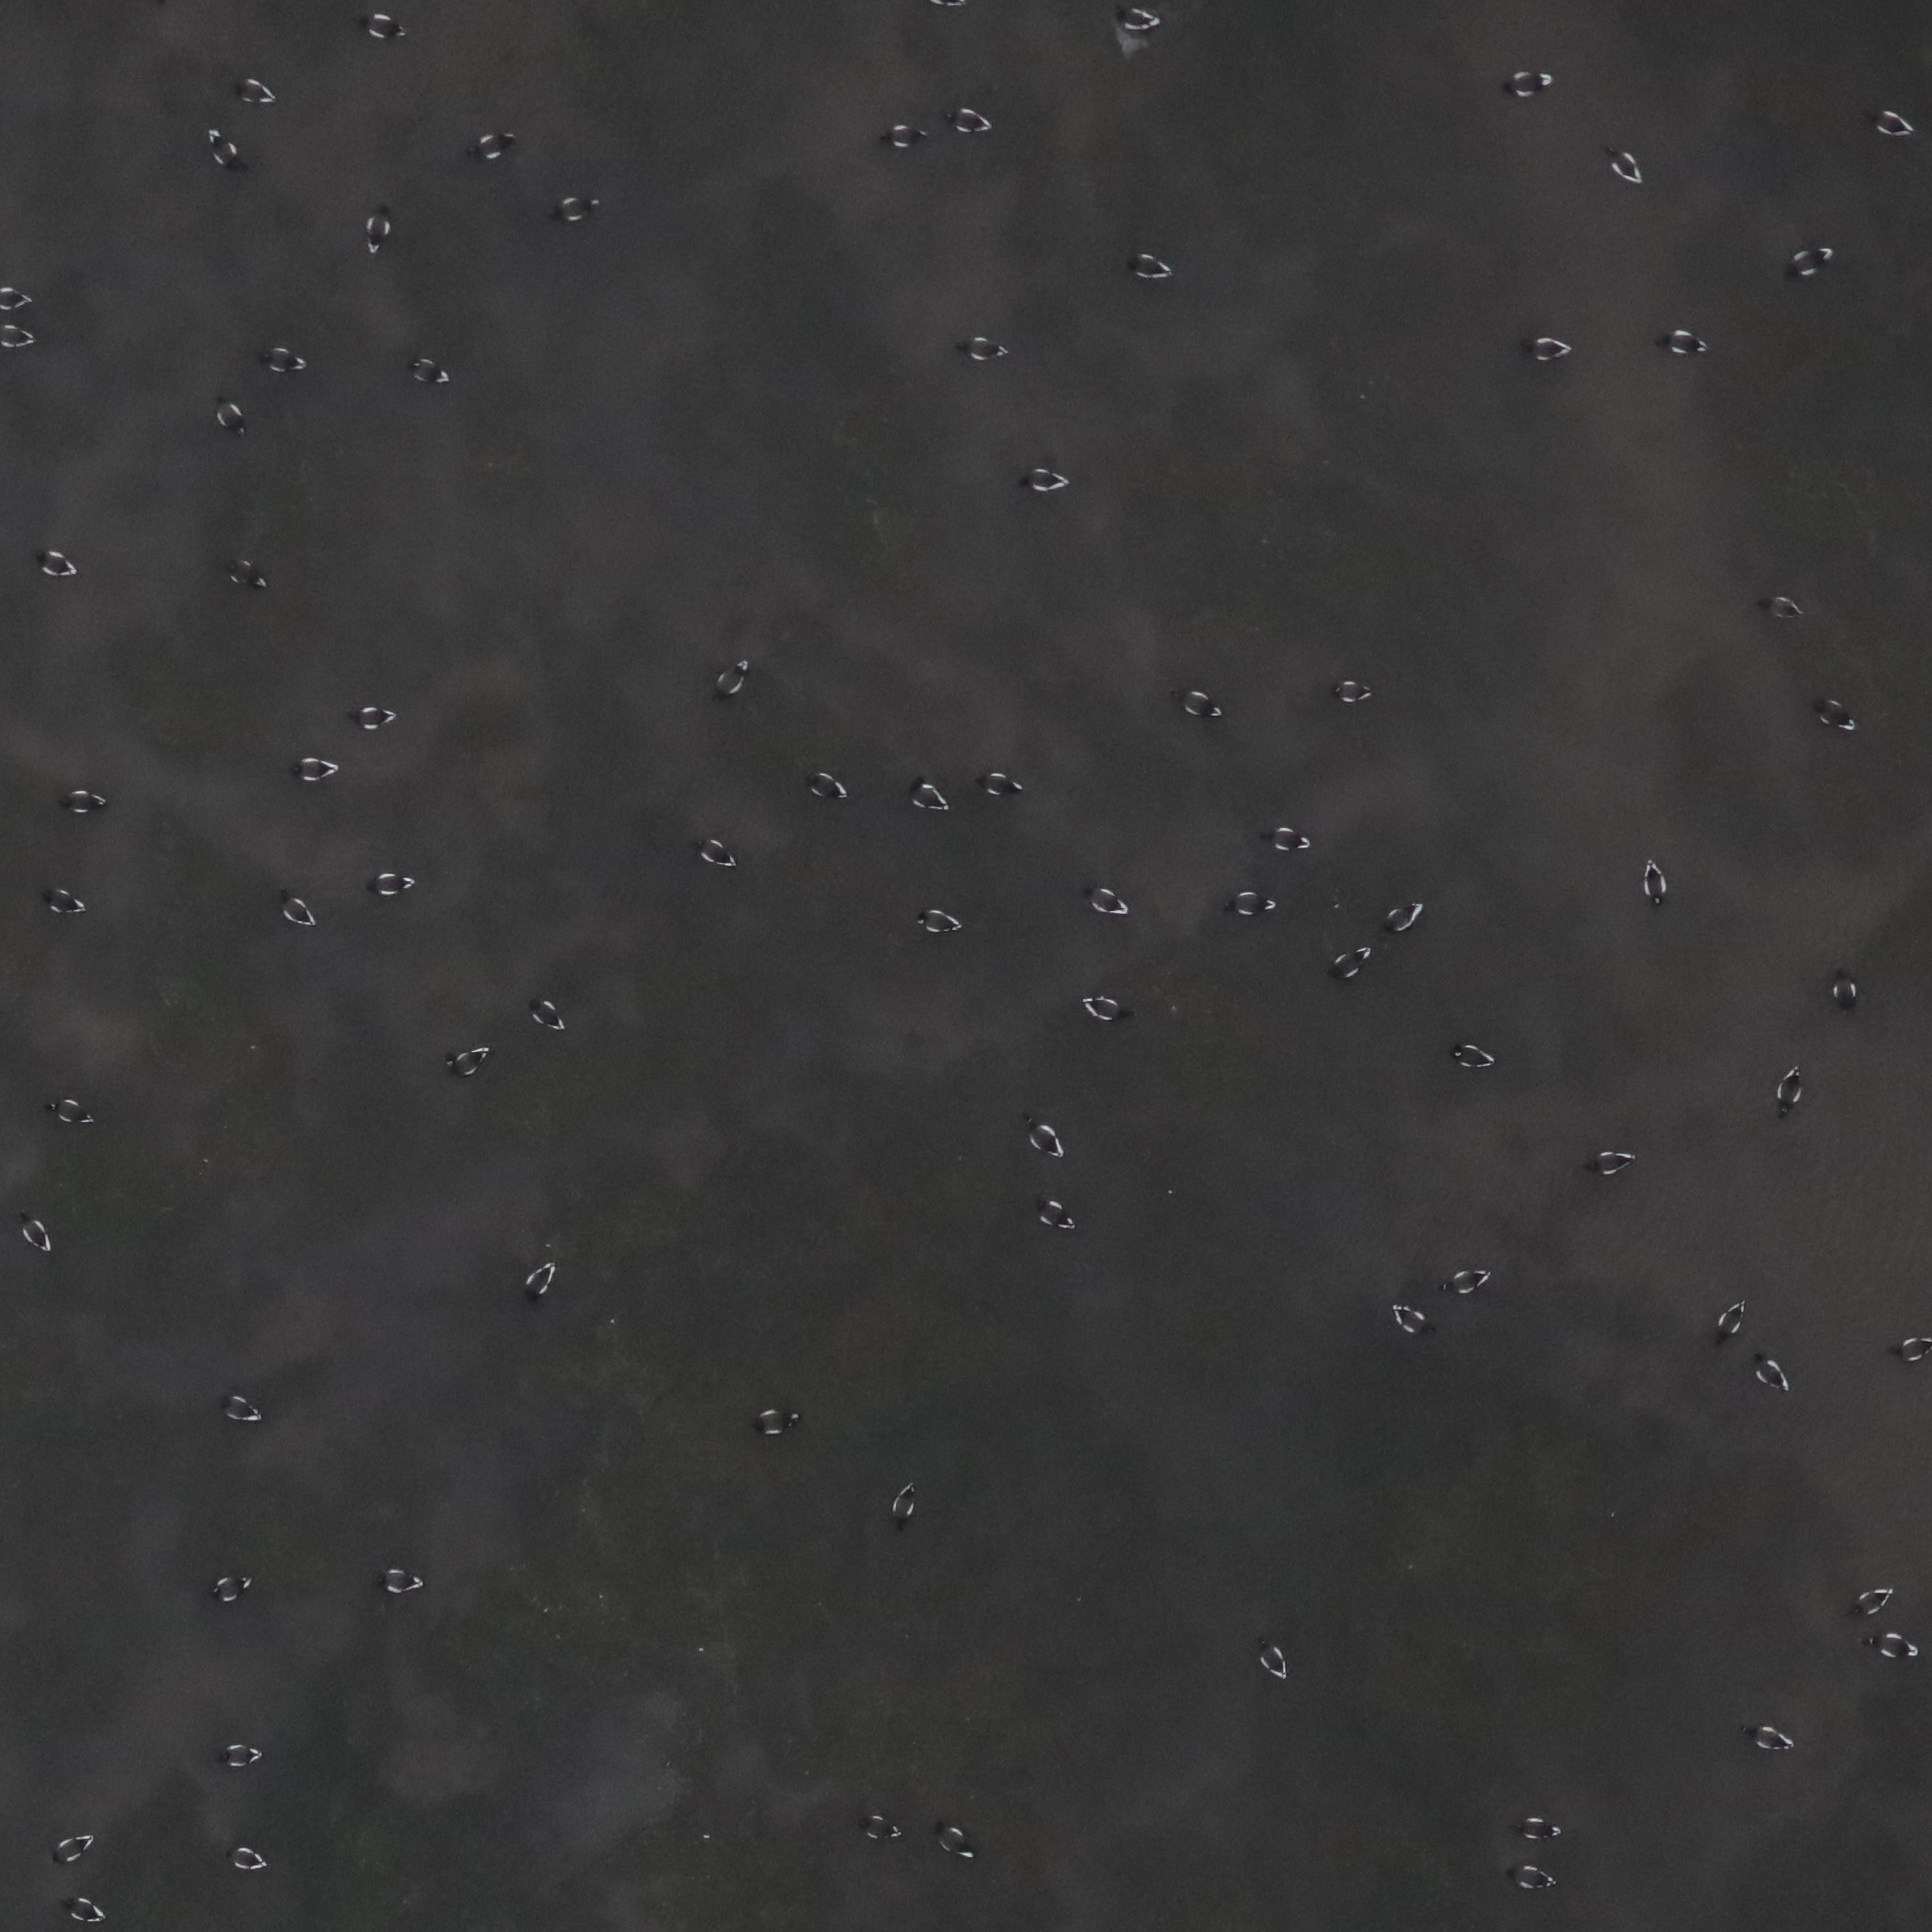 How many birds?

81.